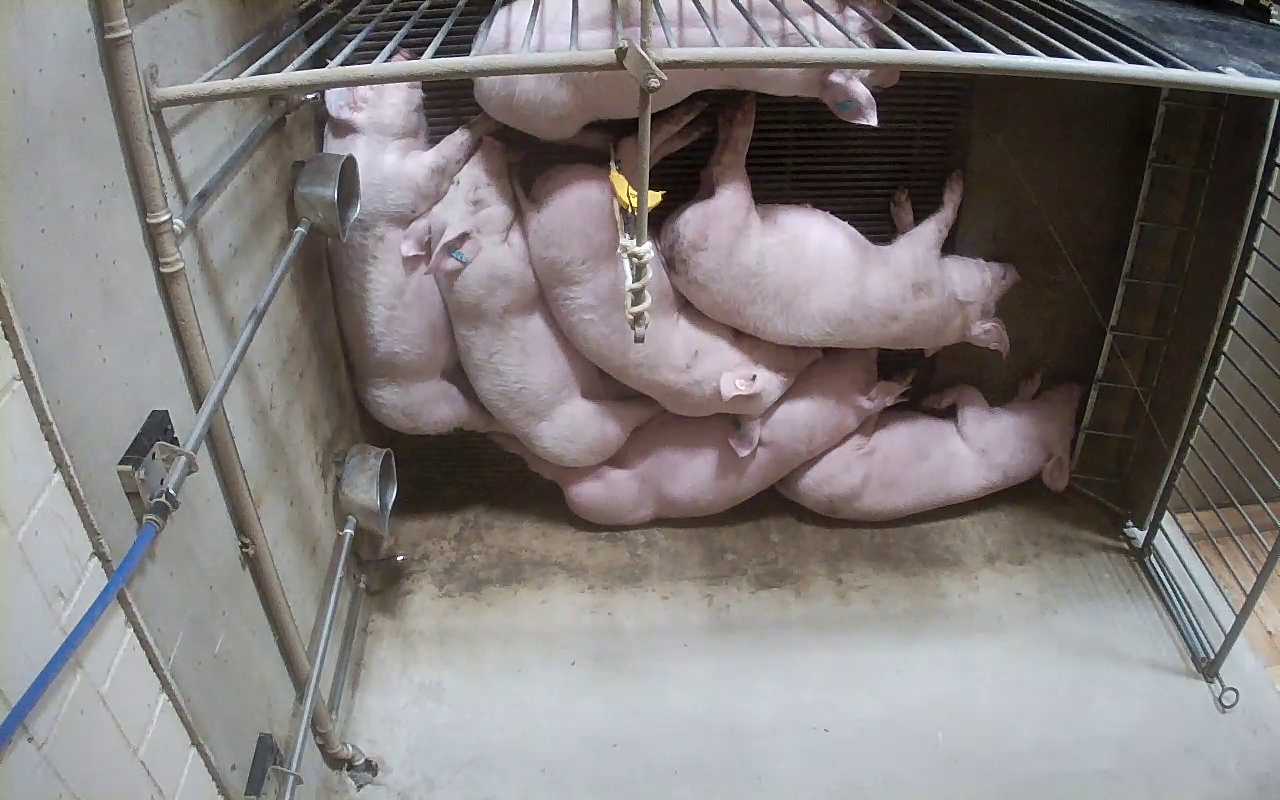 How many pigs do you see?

7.